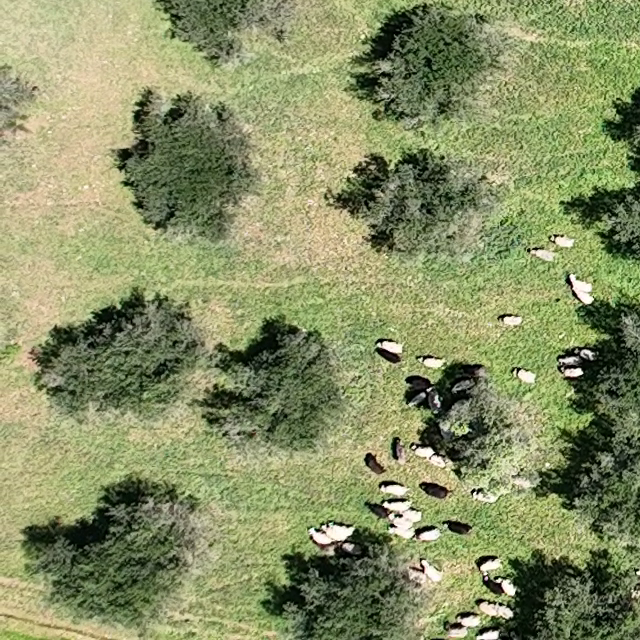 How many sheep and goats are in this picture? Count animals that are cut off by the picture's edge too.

47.